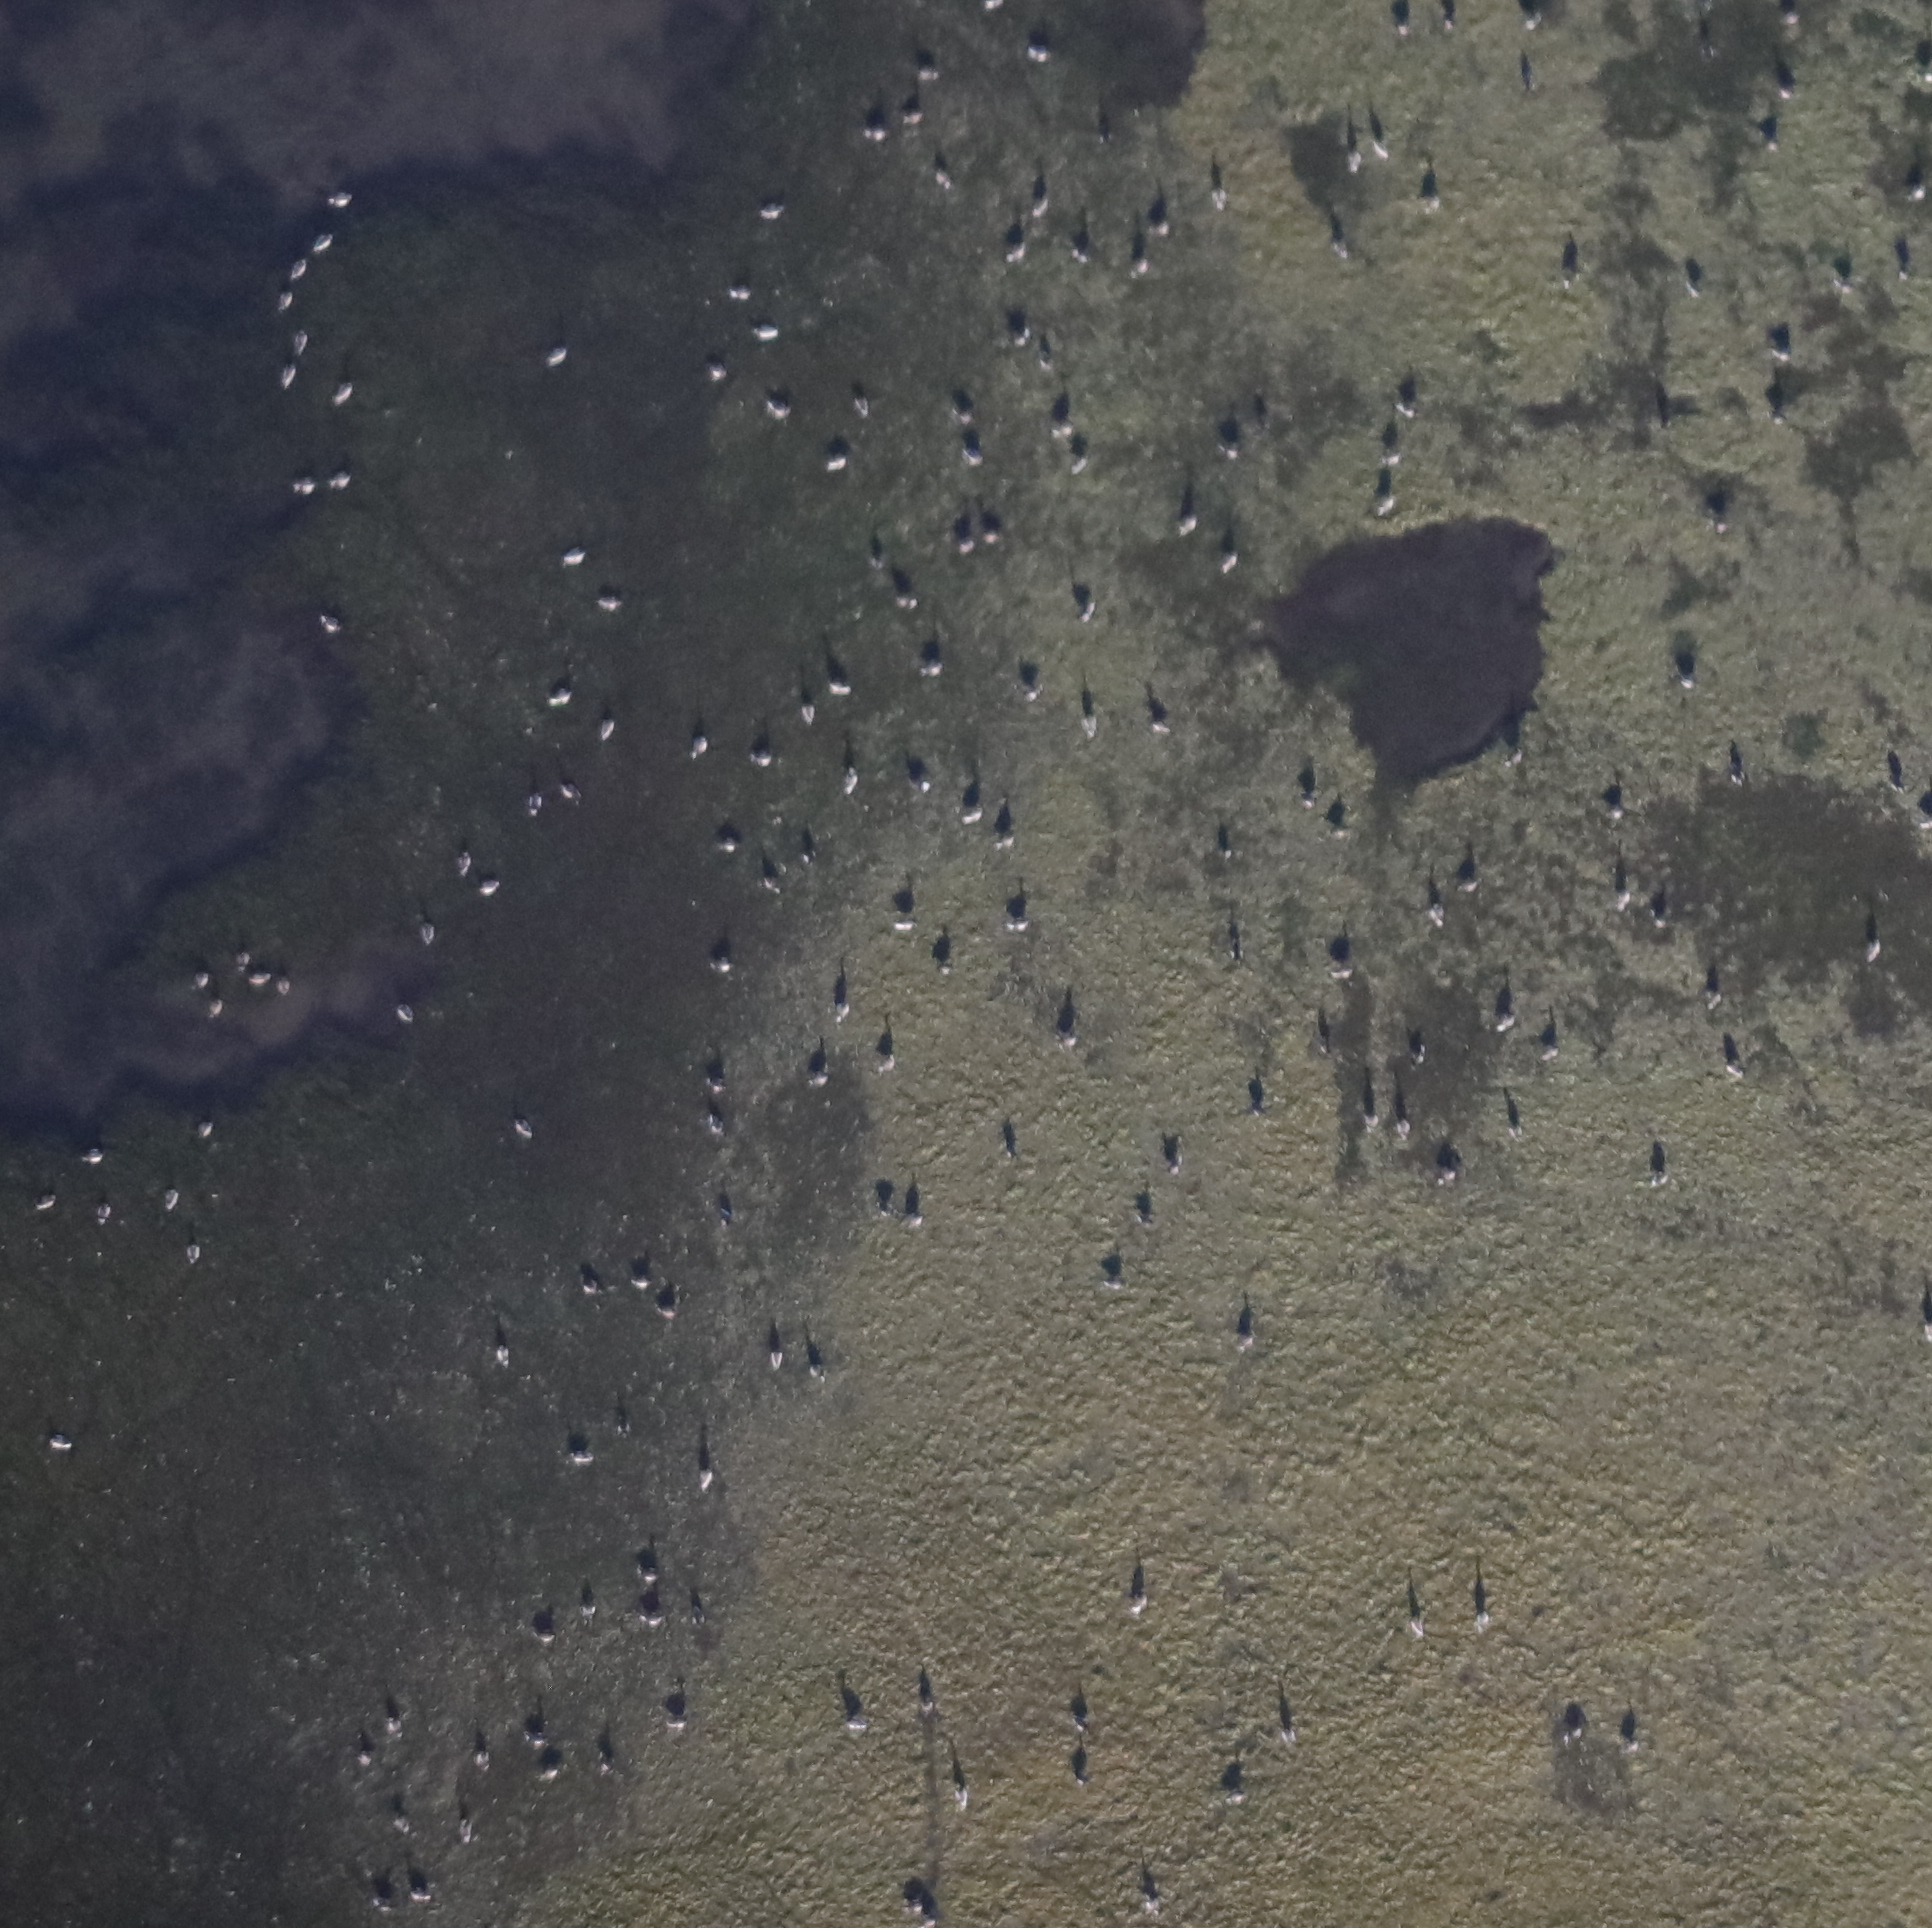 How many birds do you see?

195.